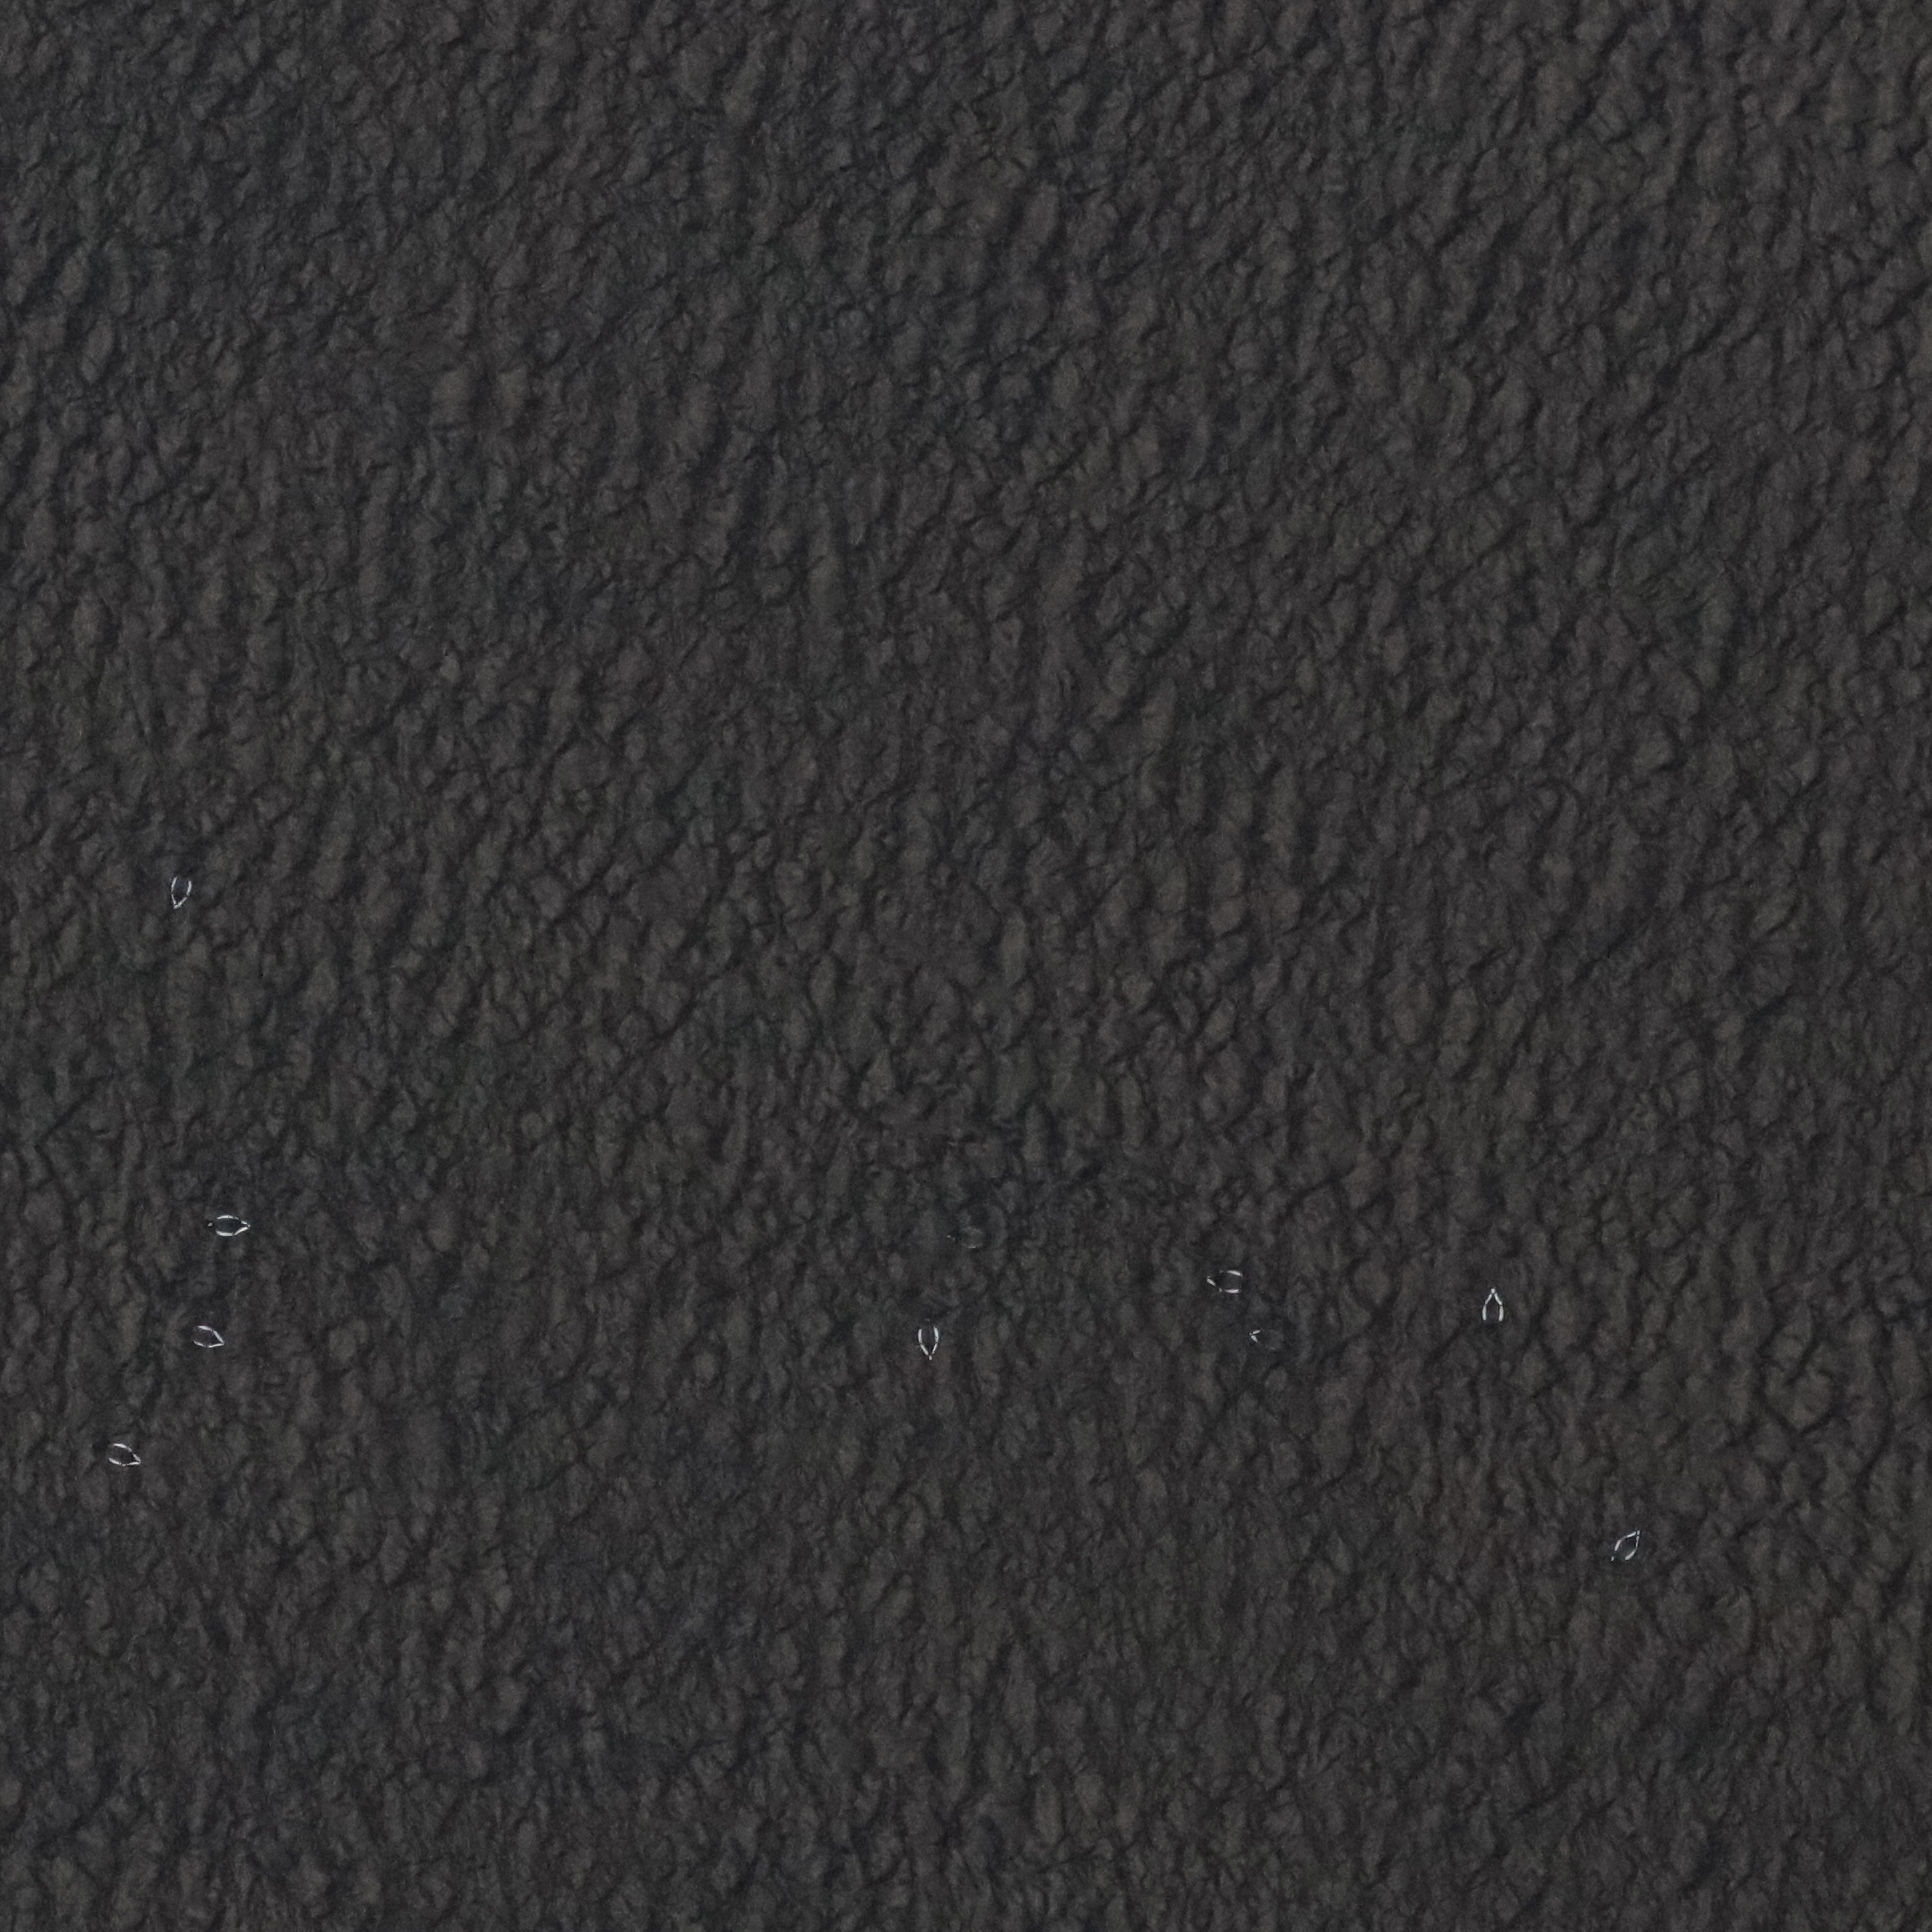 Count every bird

11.